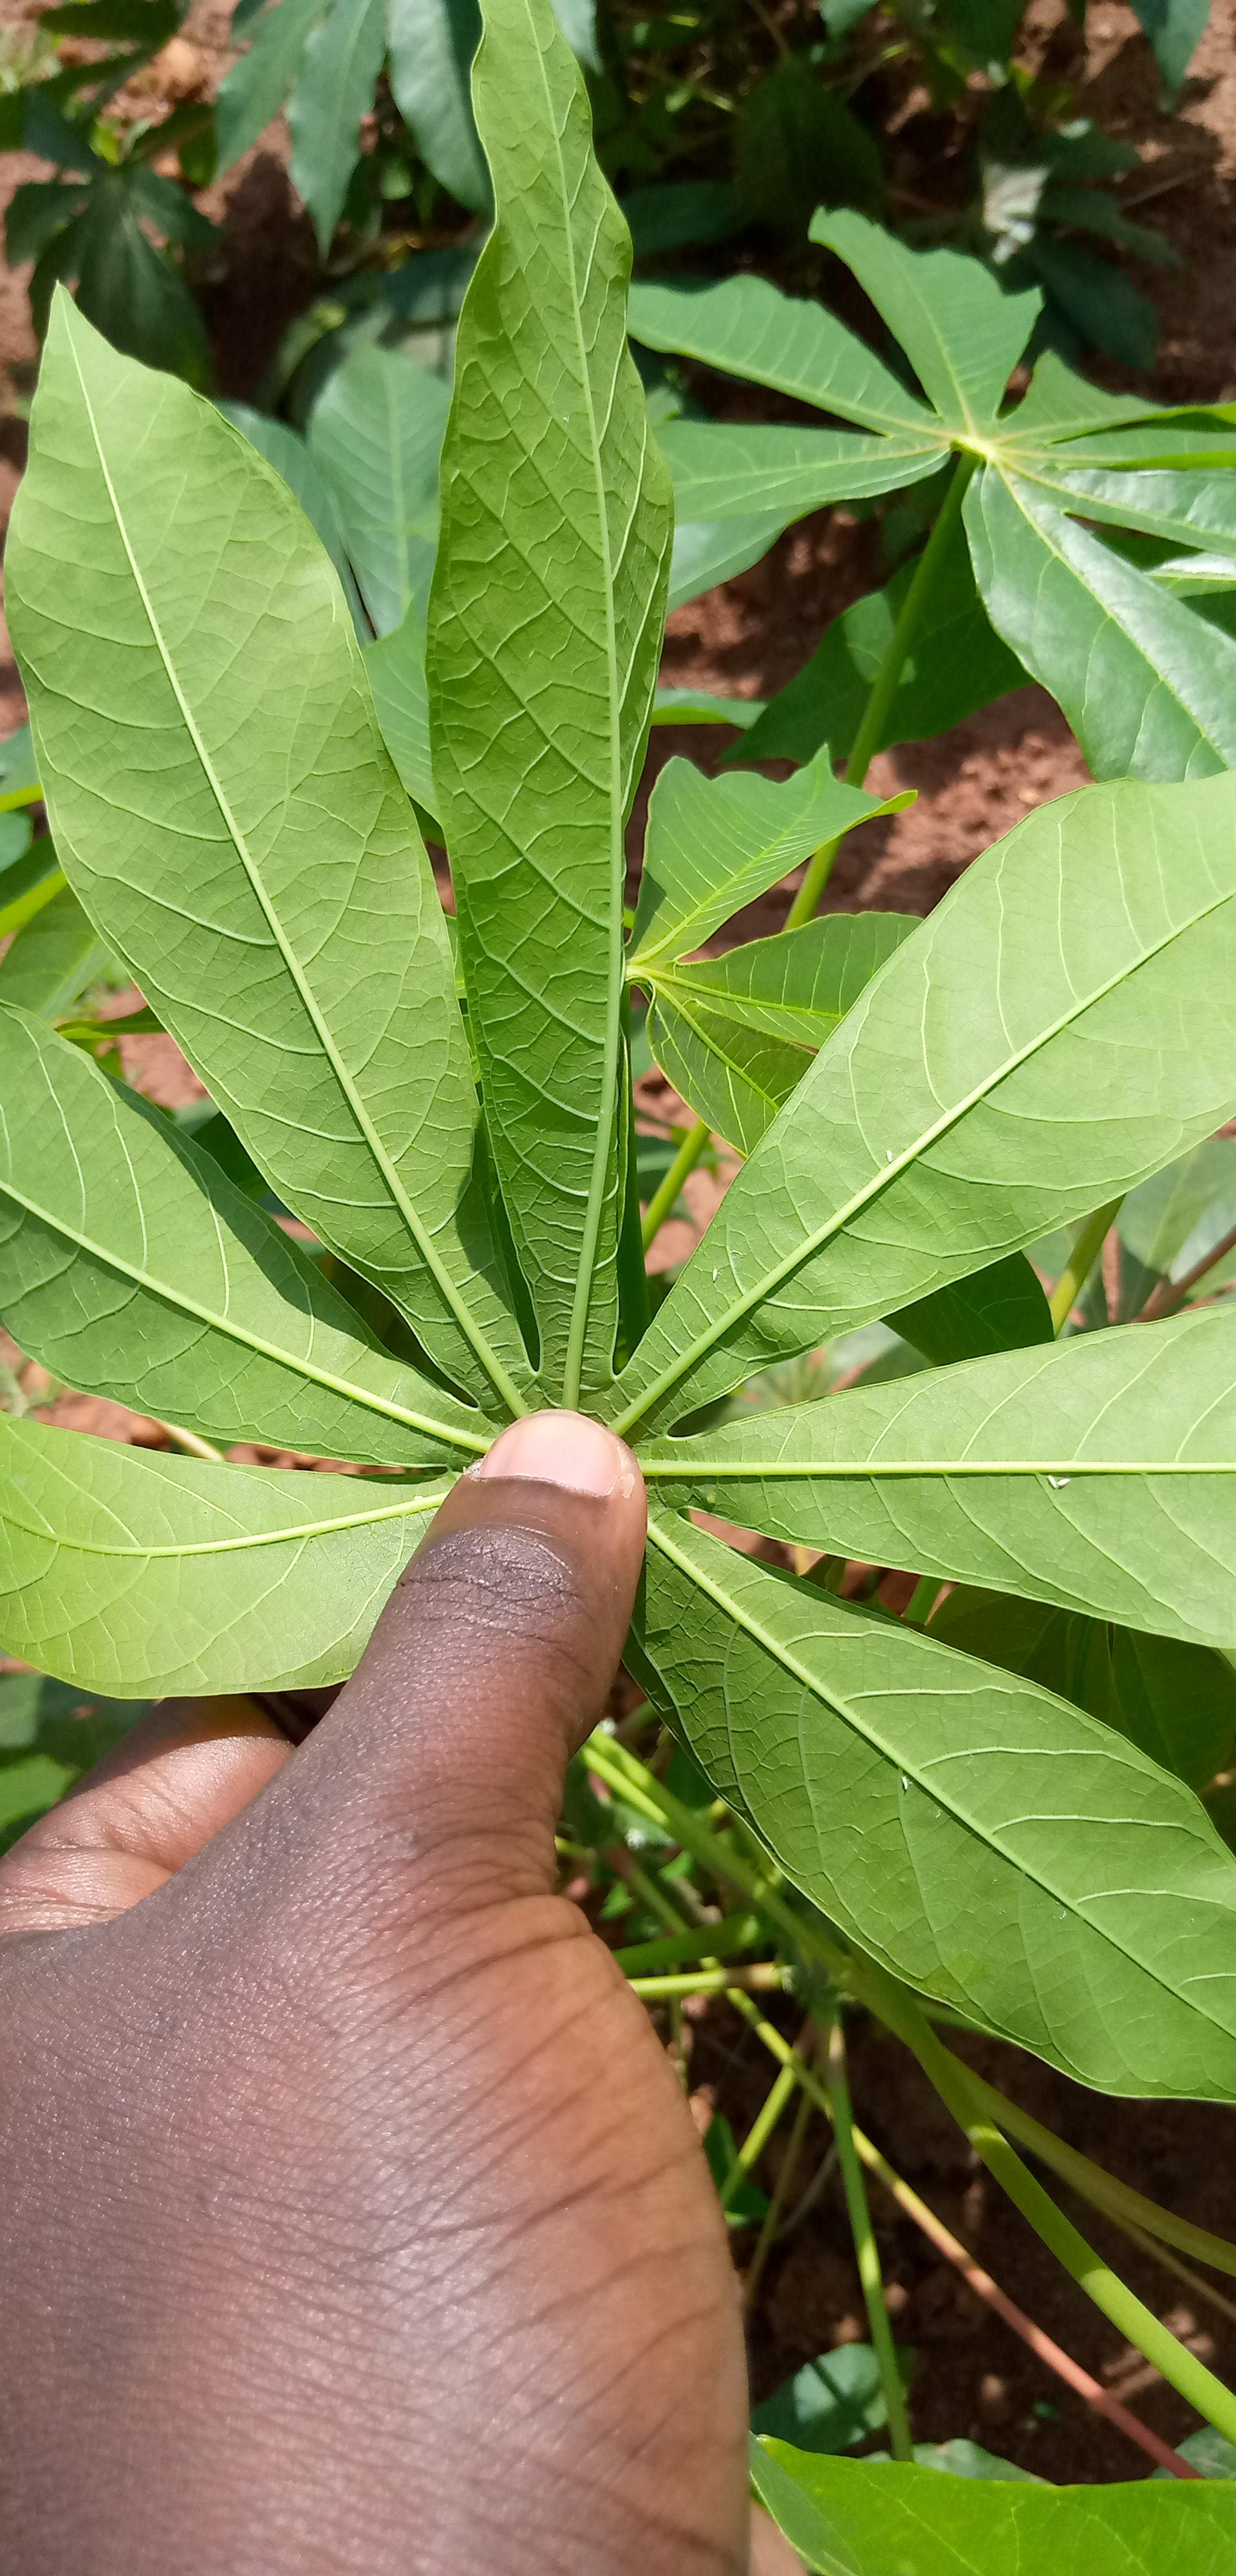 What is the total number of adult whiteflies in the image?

5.